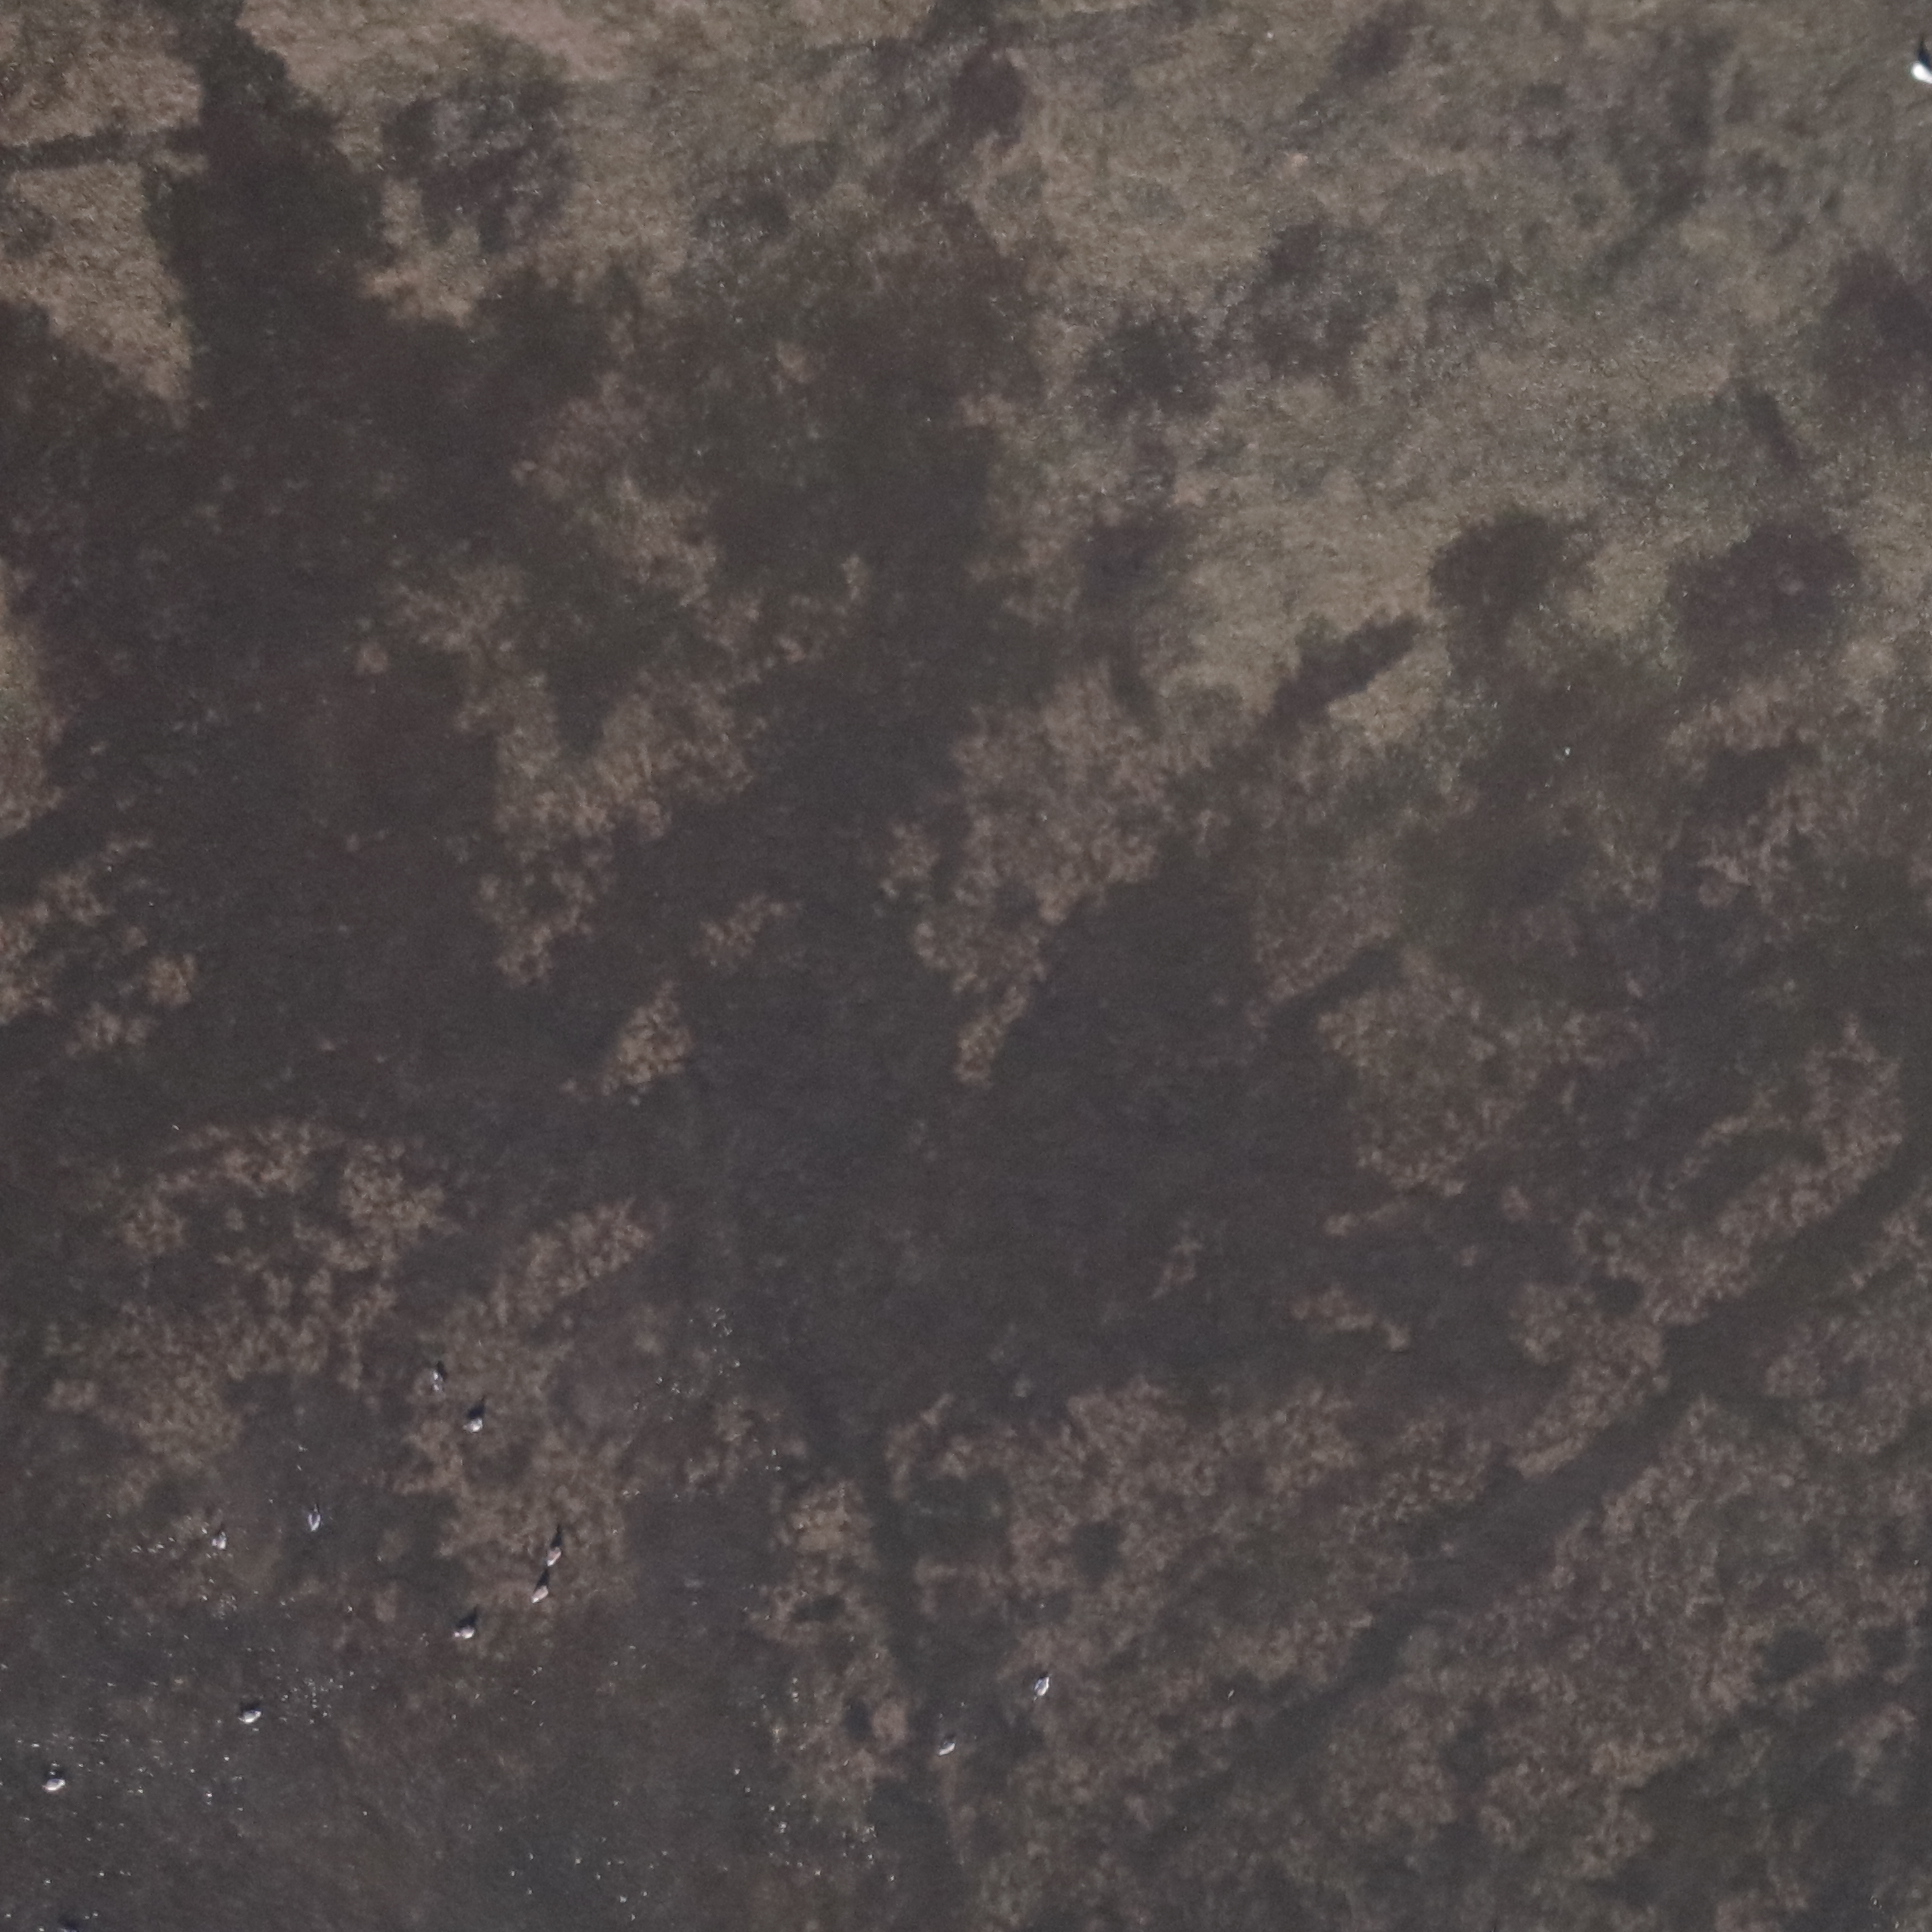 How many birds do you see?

13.